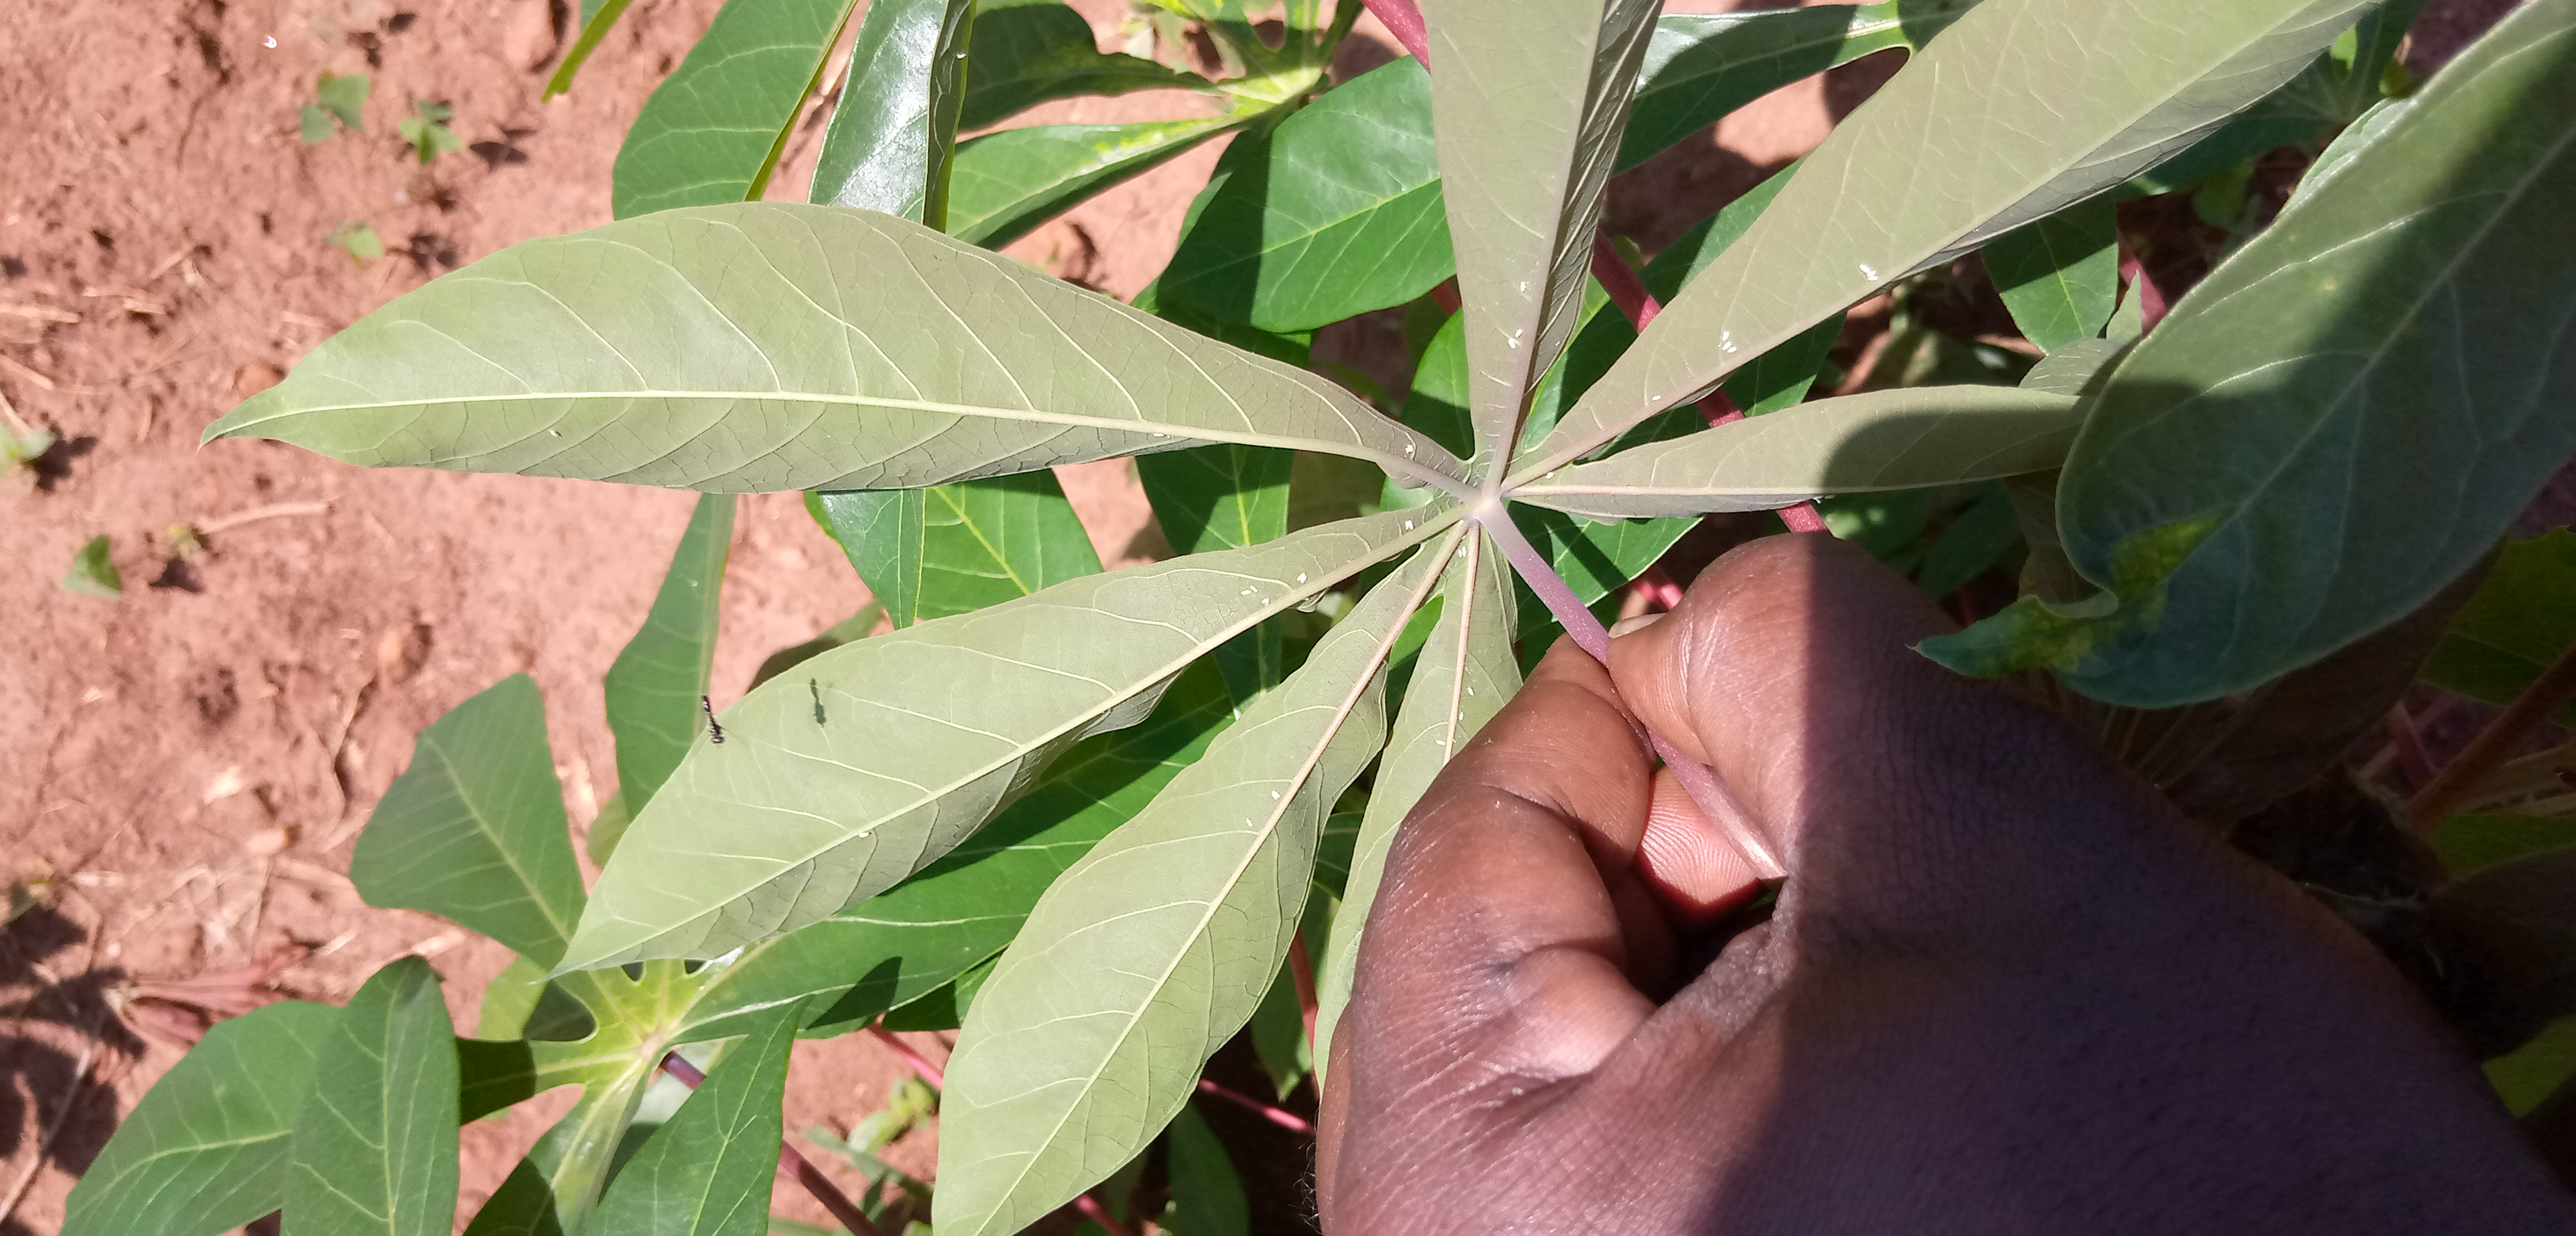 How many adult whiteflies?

18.